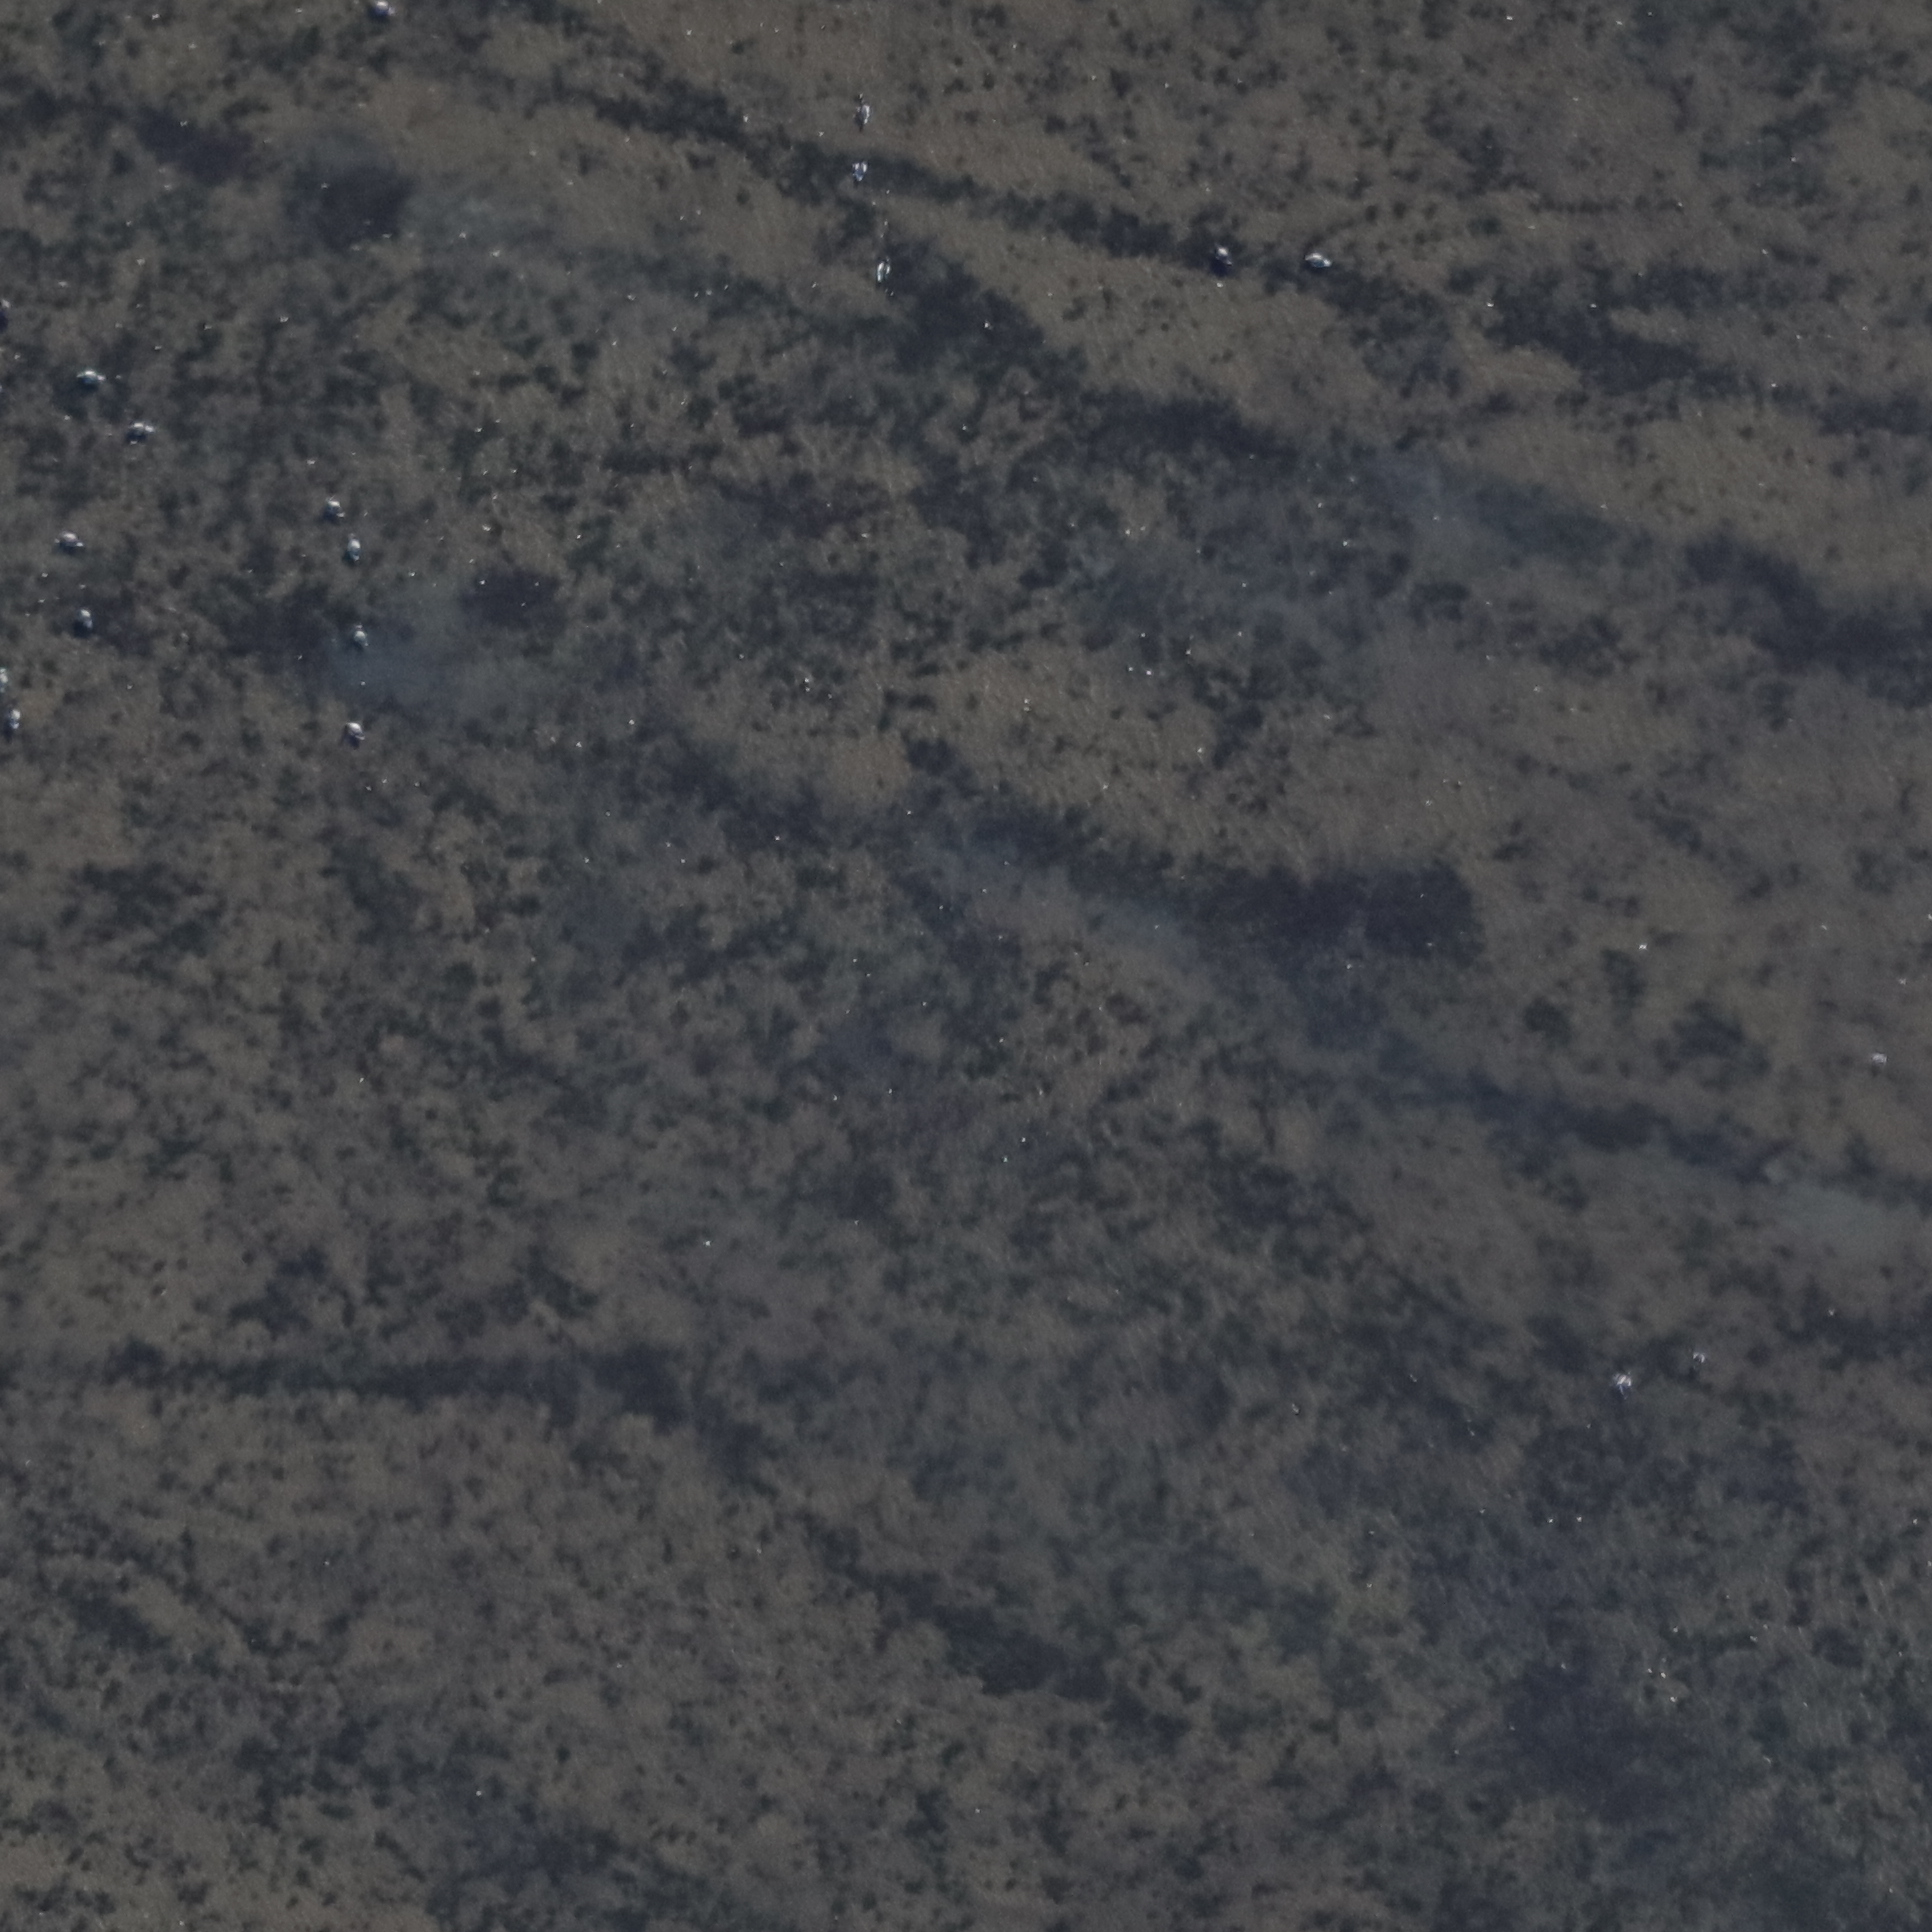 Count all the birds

19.